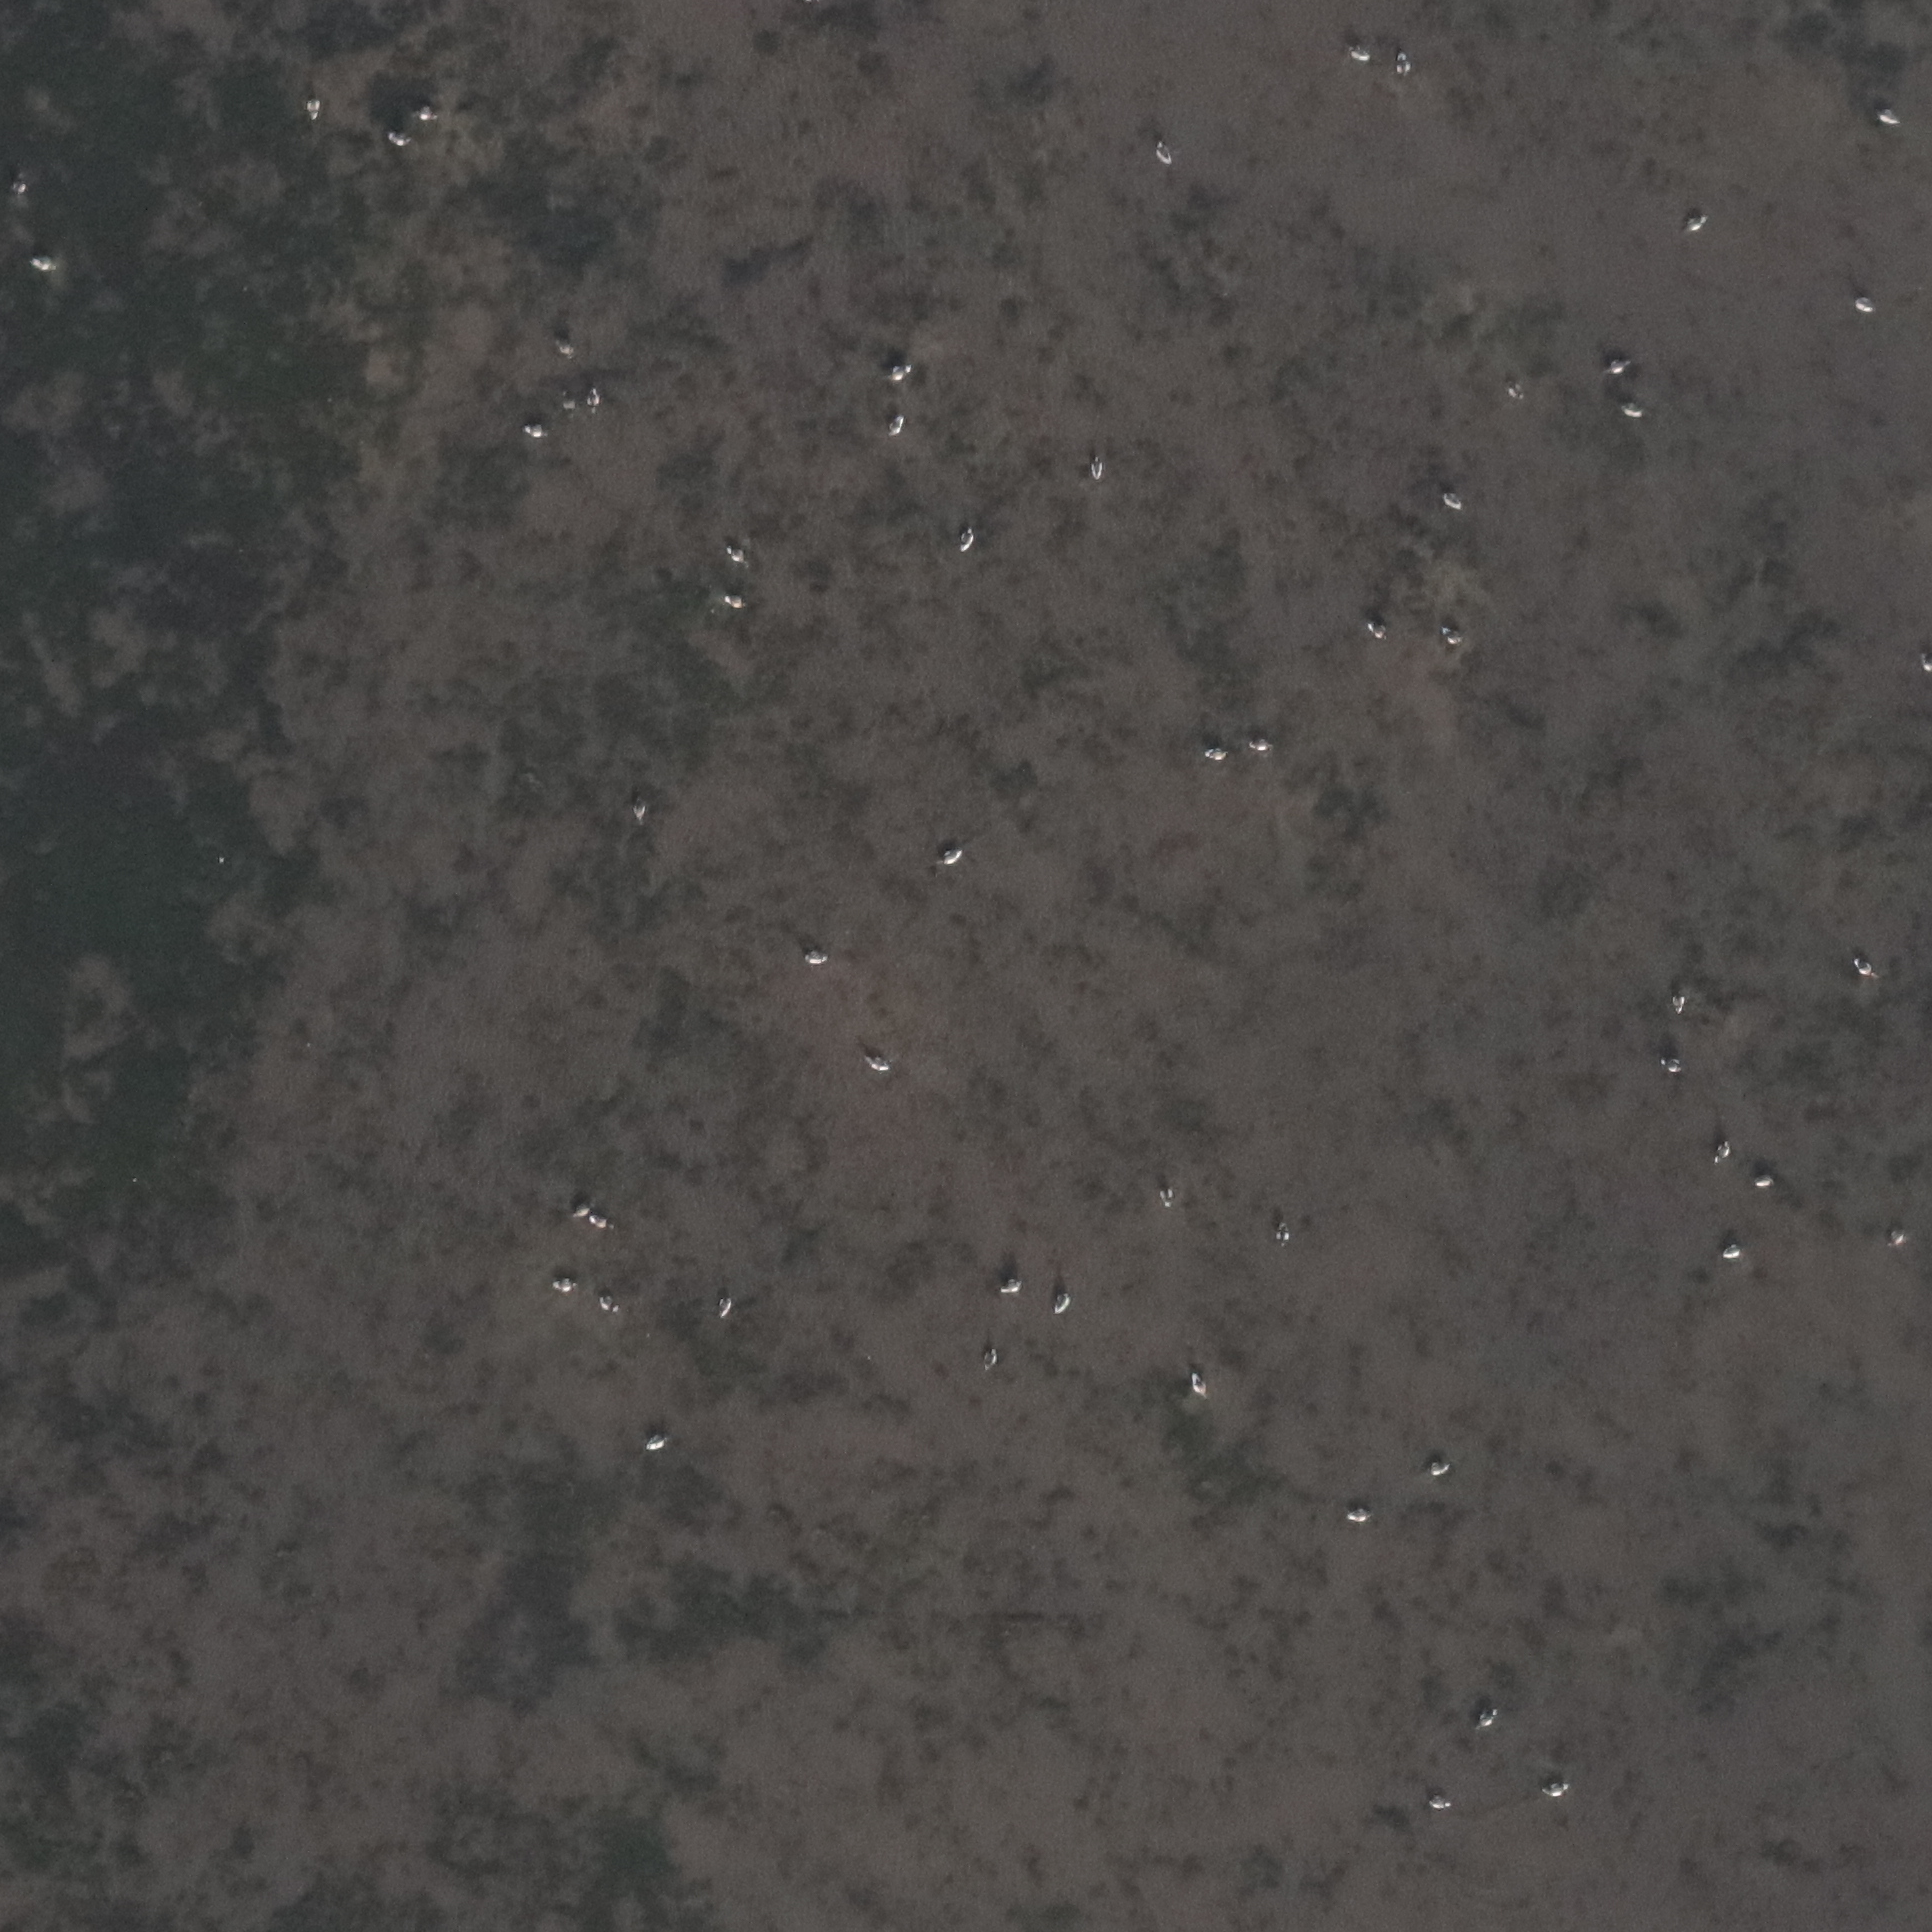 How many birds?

58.